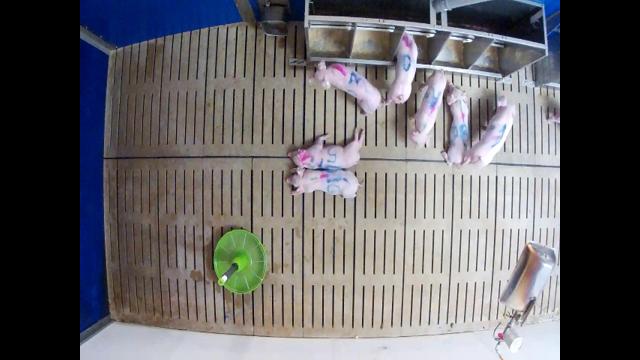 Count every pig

7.